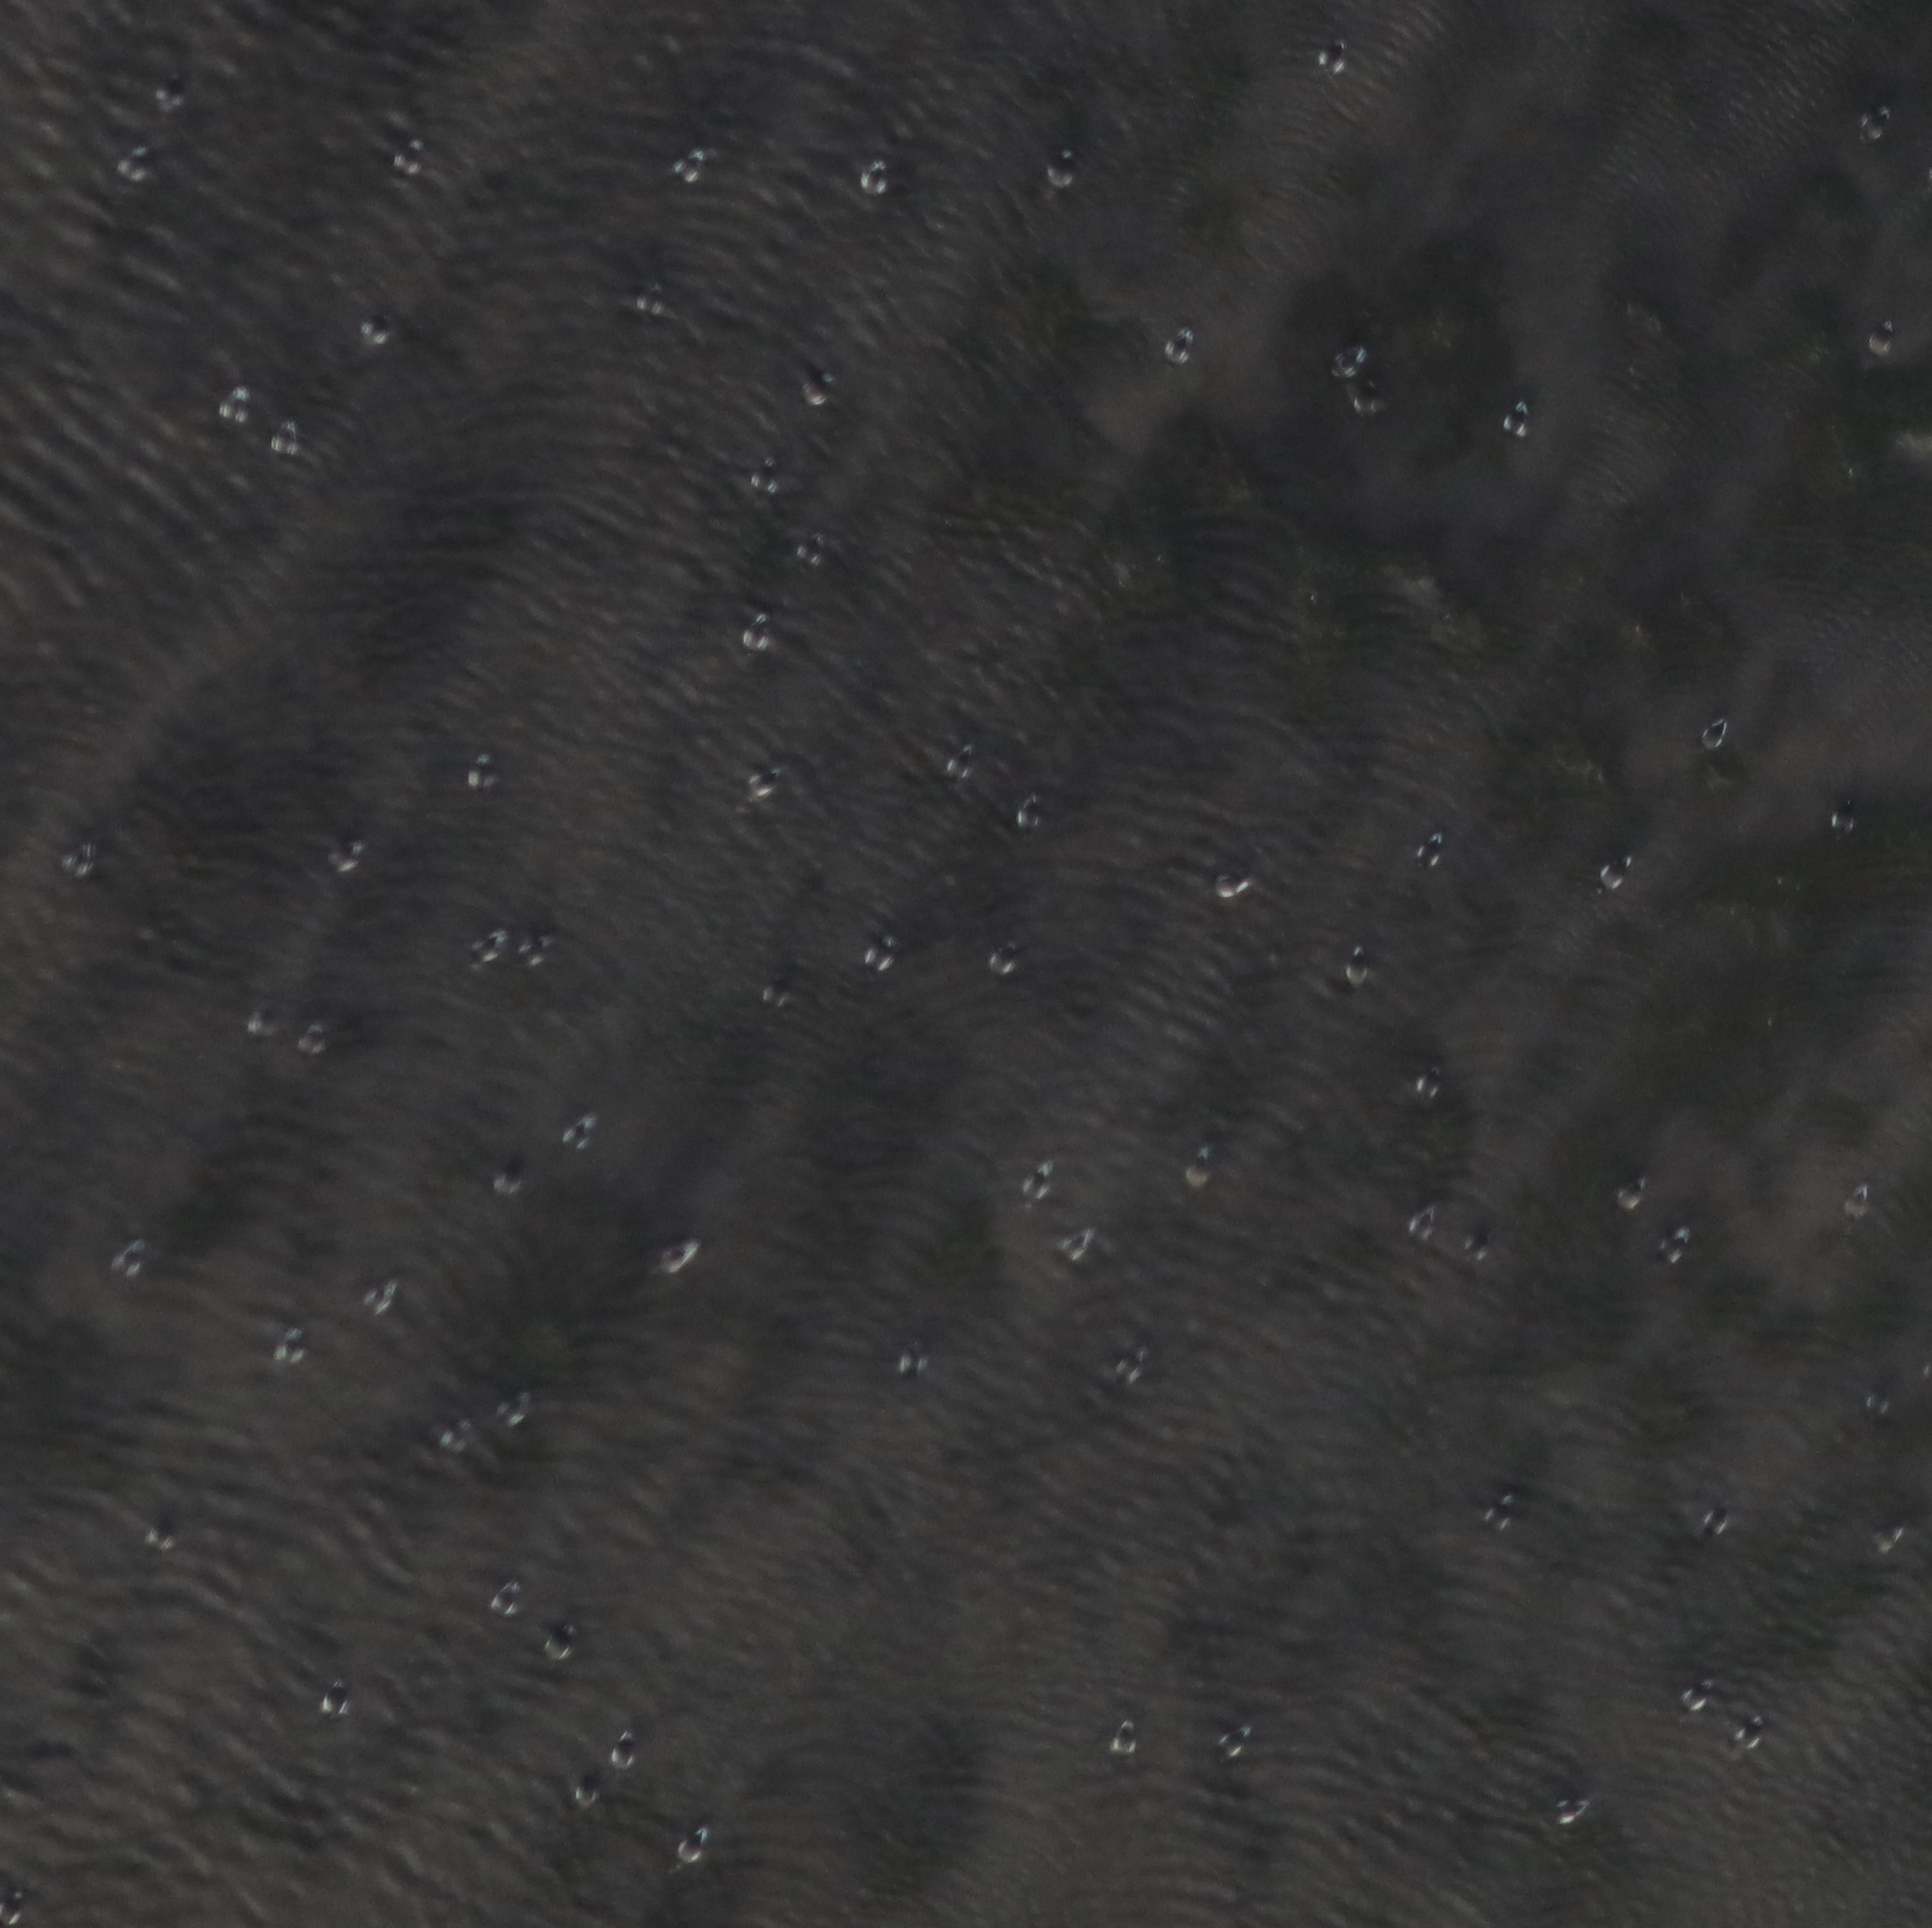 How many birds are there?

76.